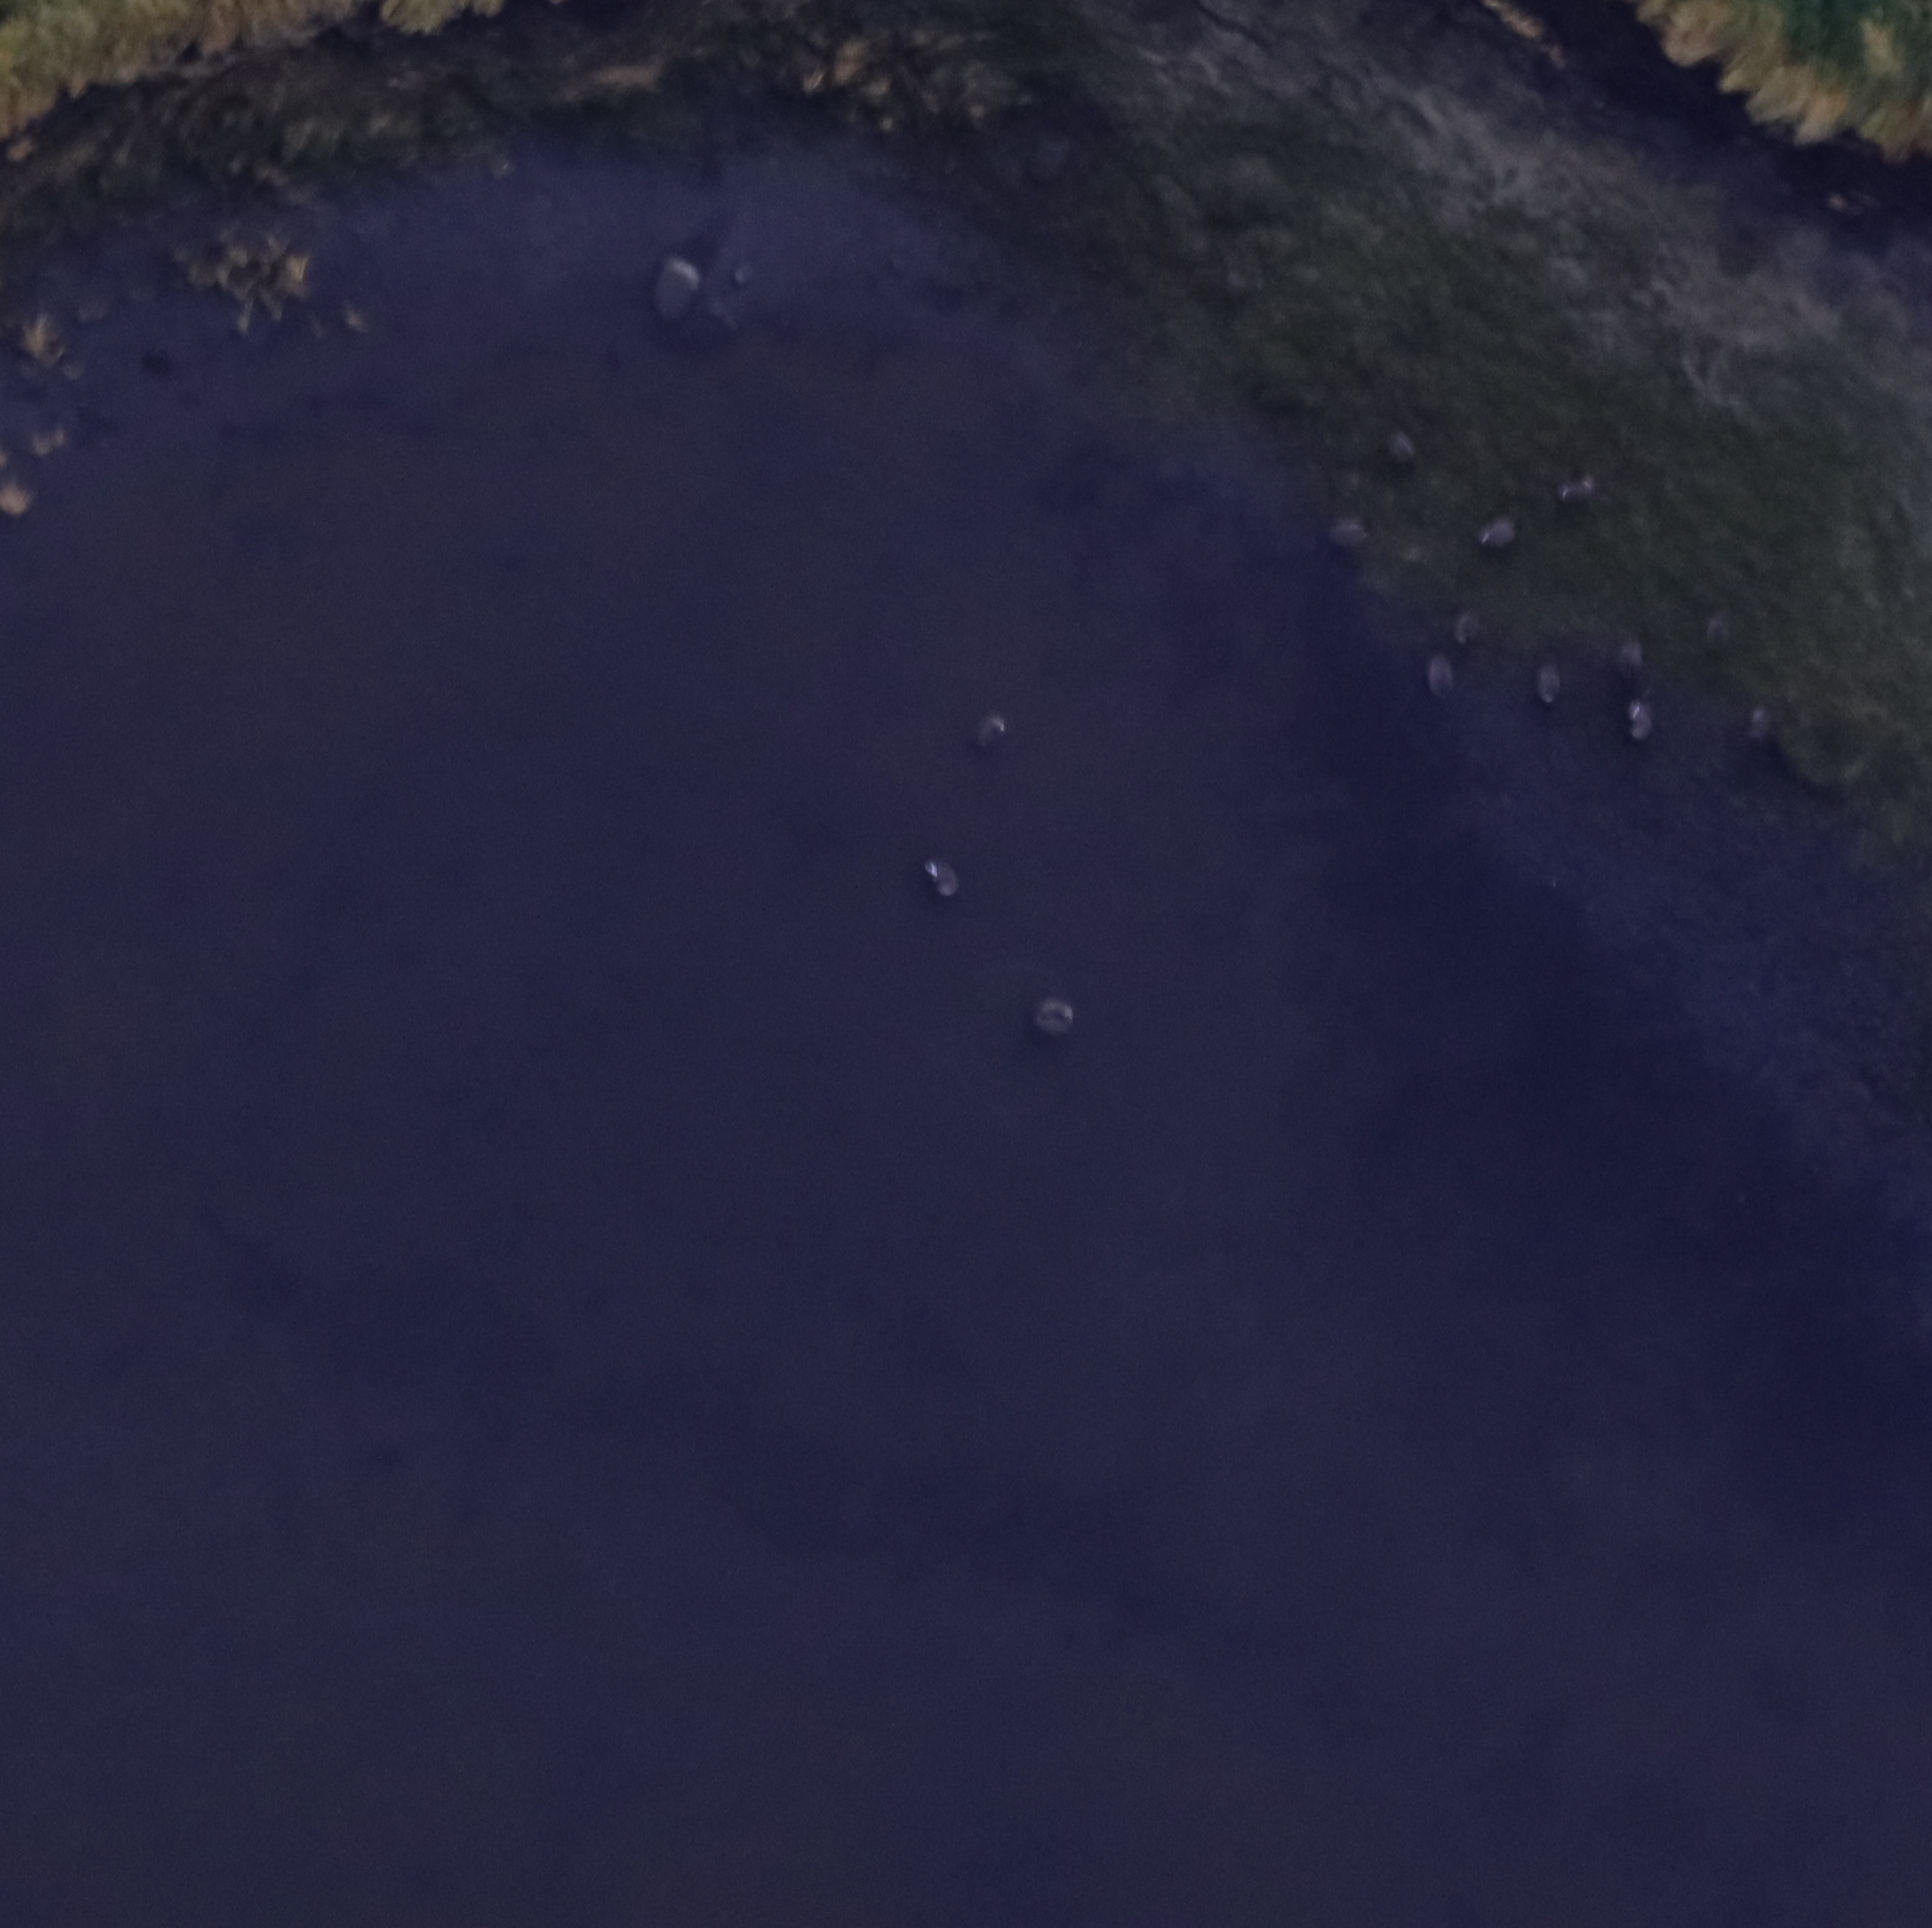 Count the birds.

14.